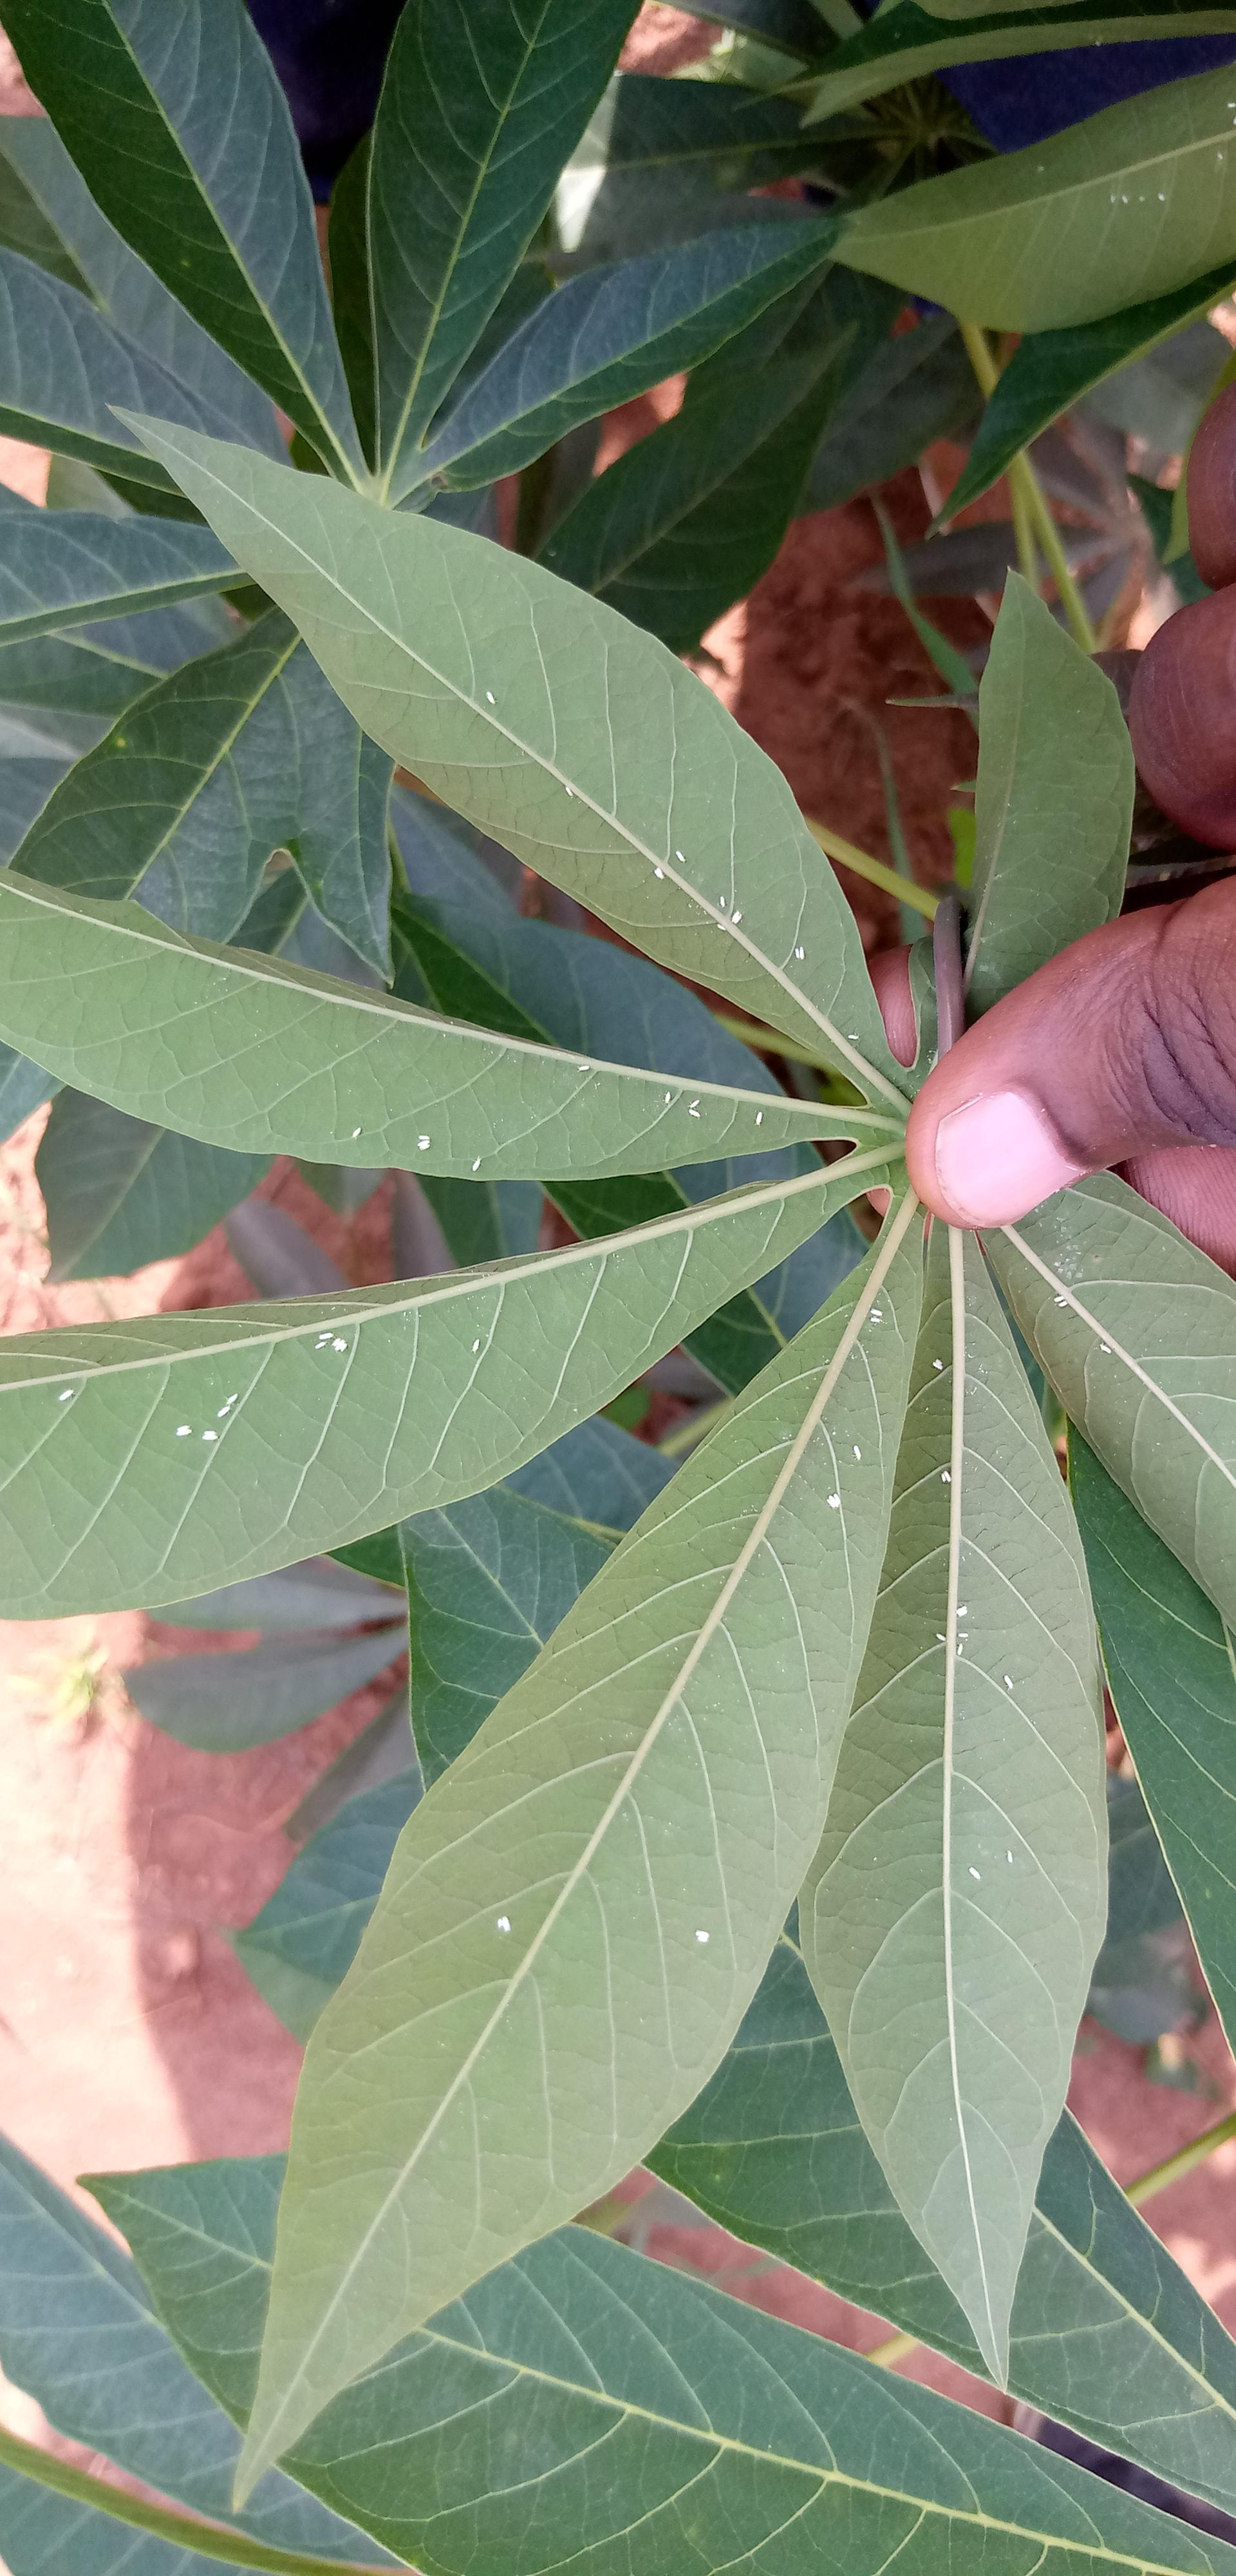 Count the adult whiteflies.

57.